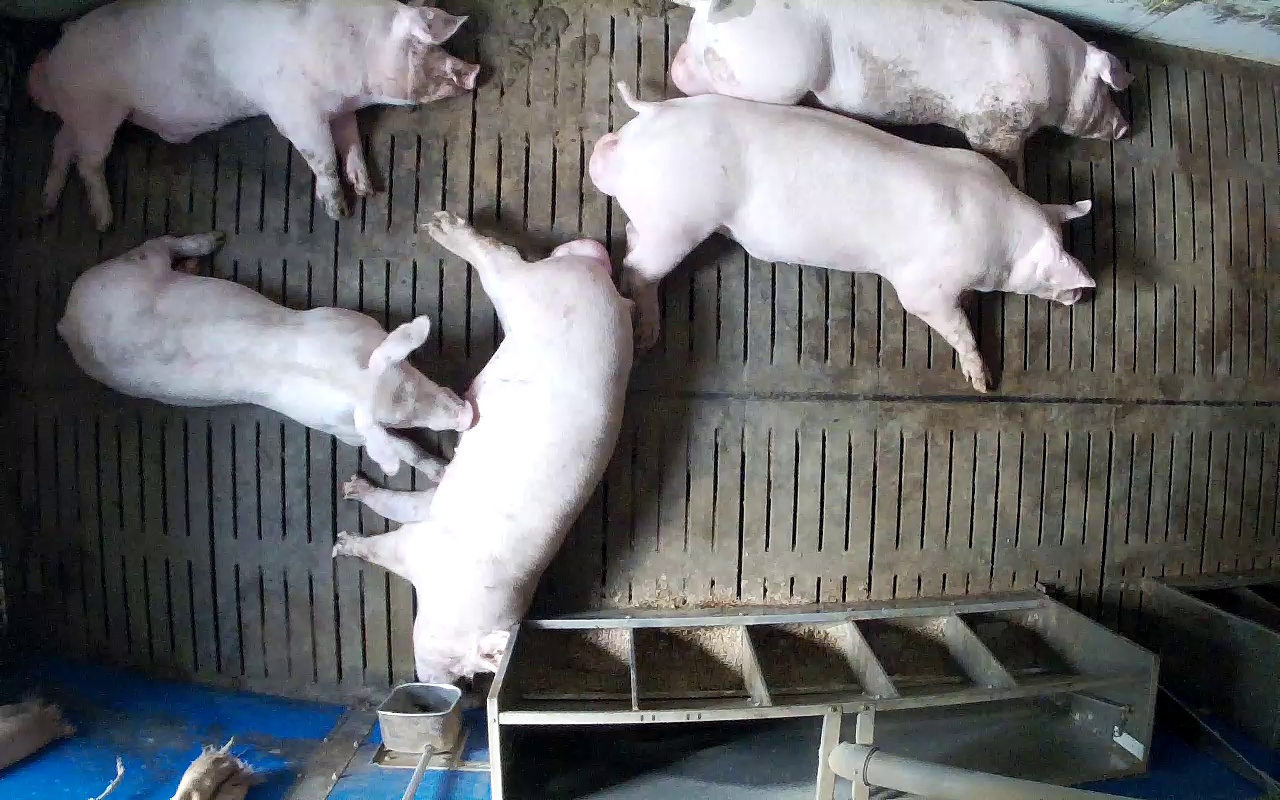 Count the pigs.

5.